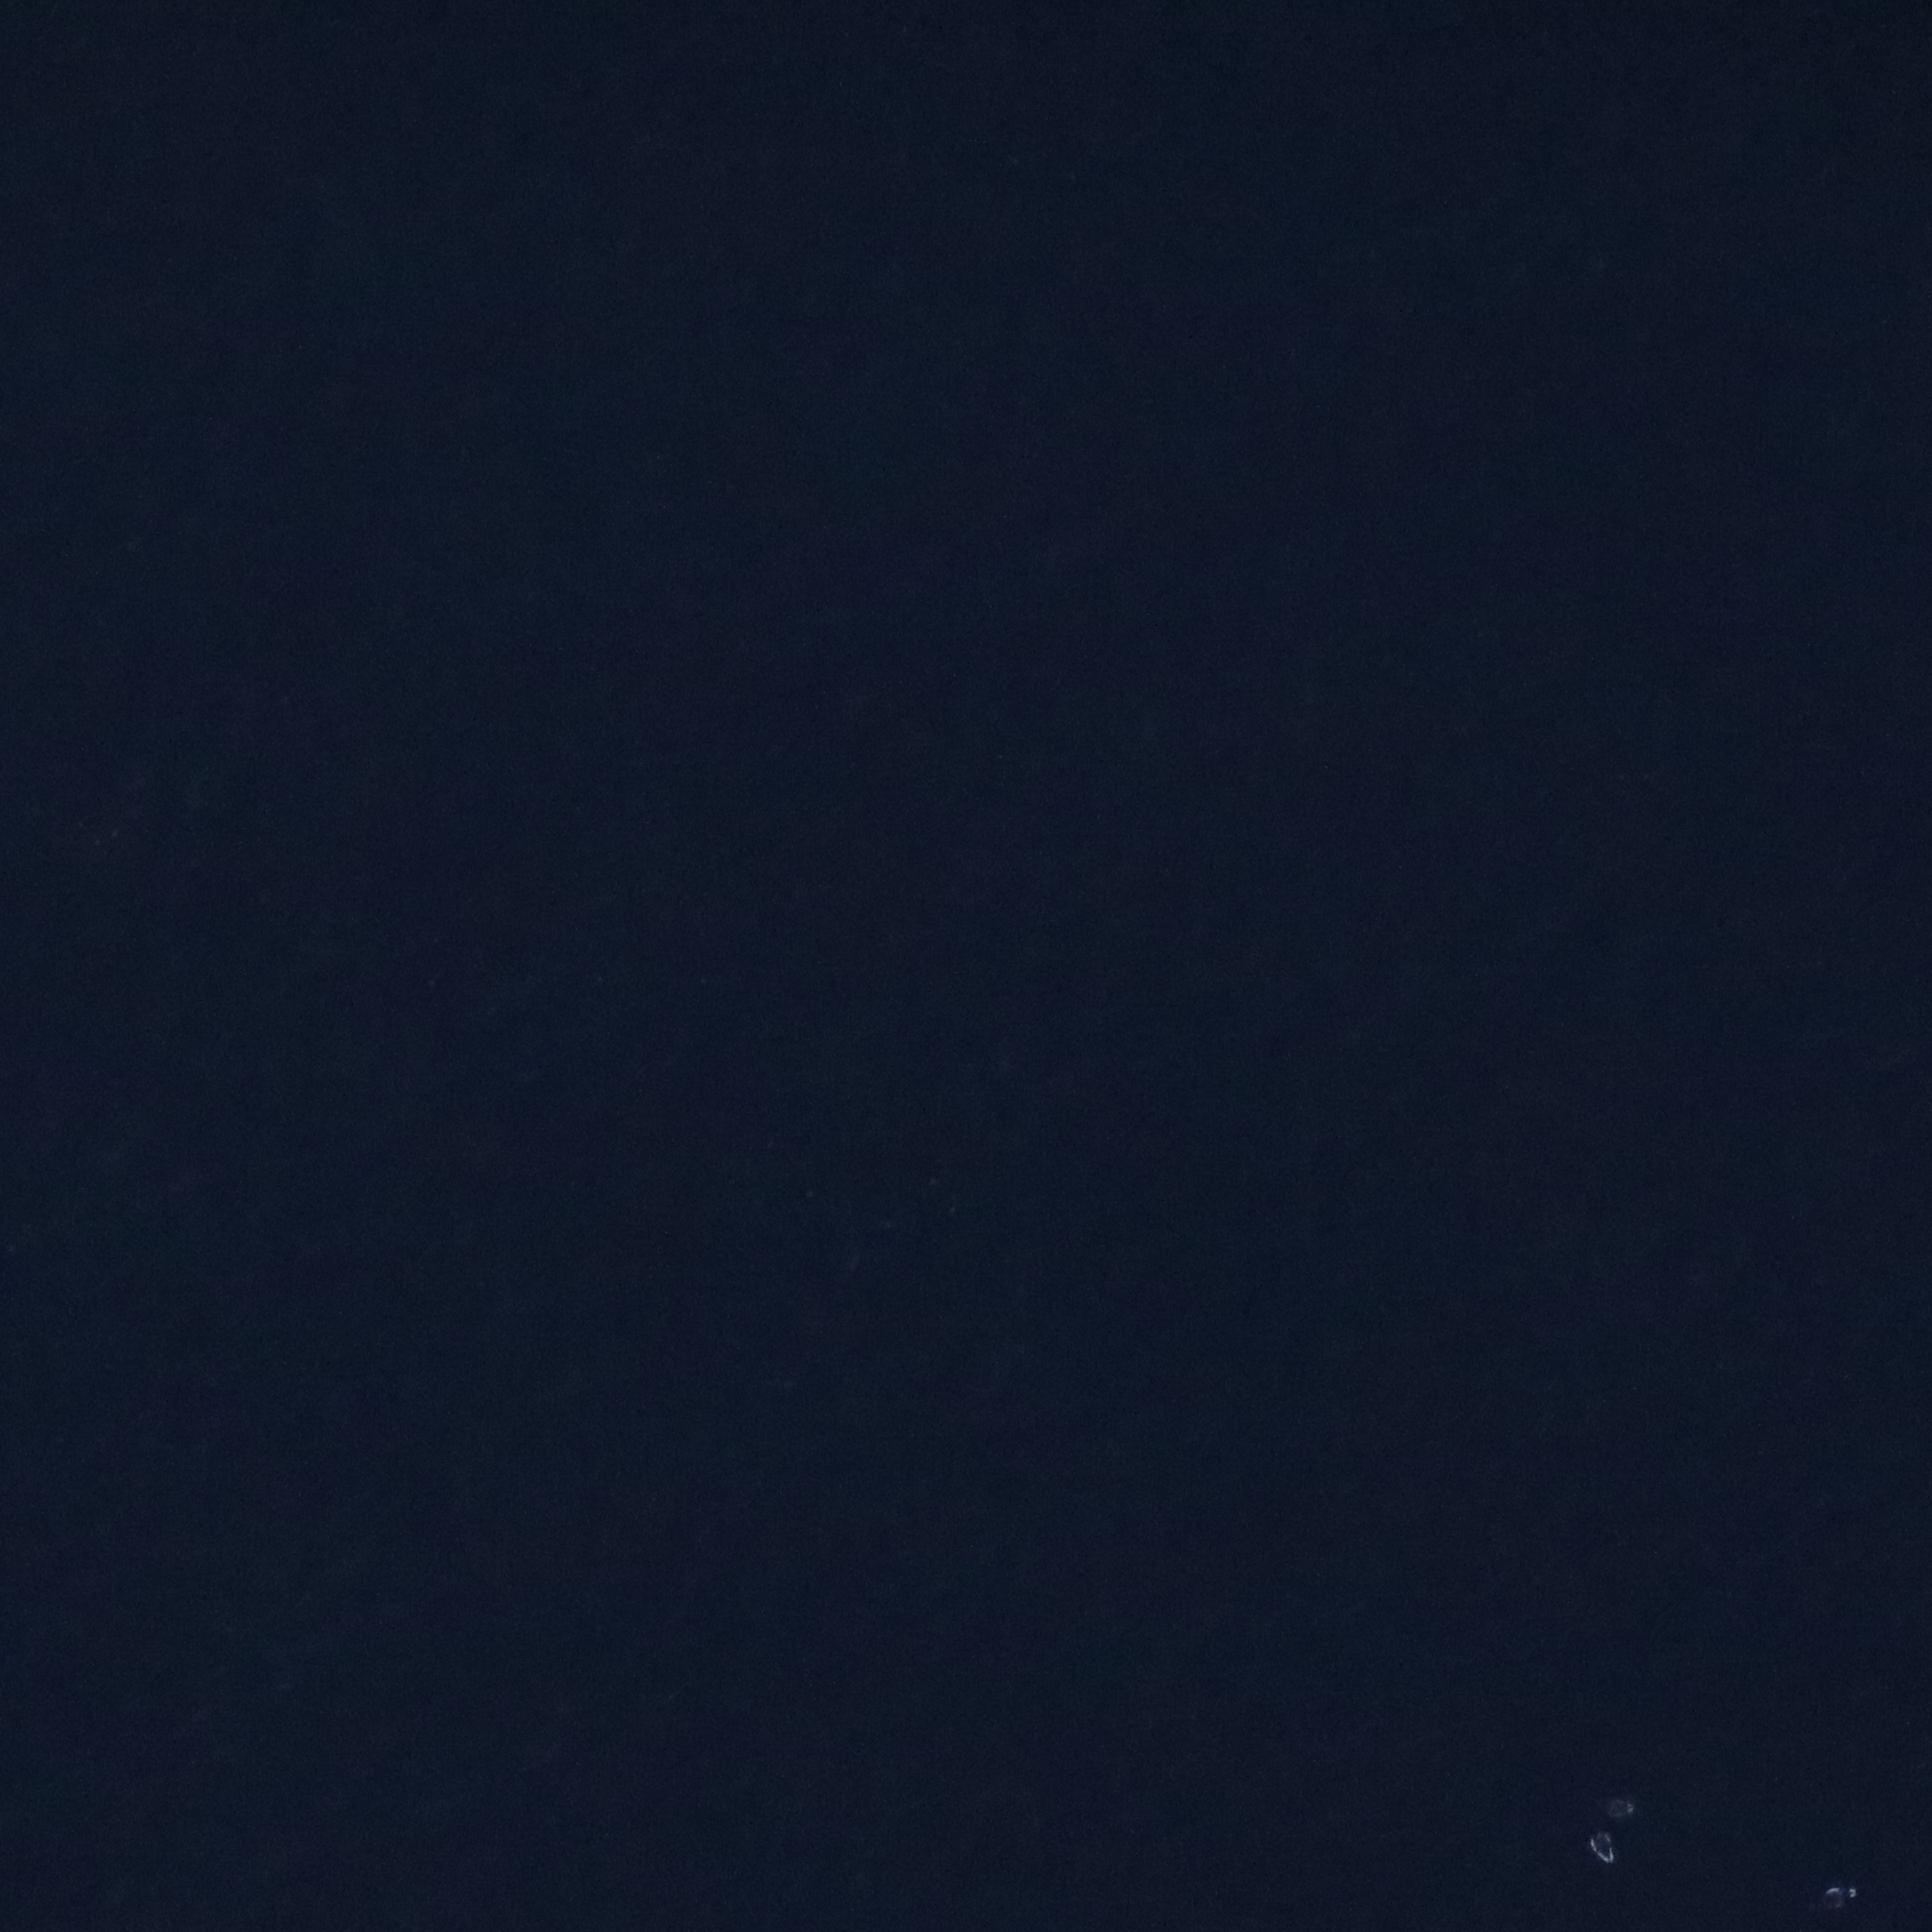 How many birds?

3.